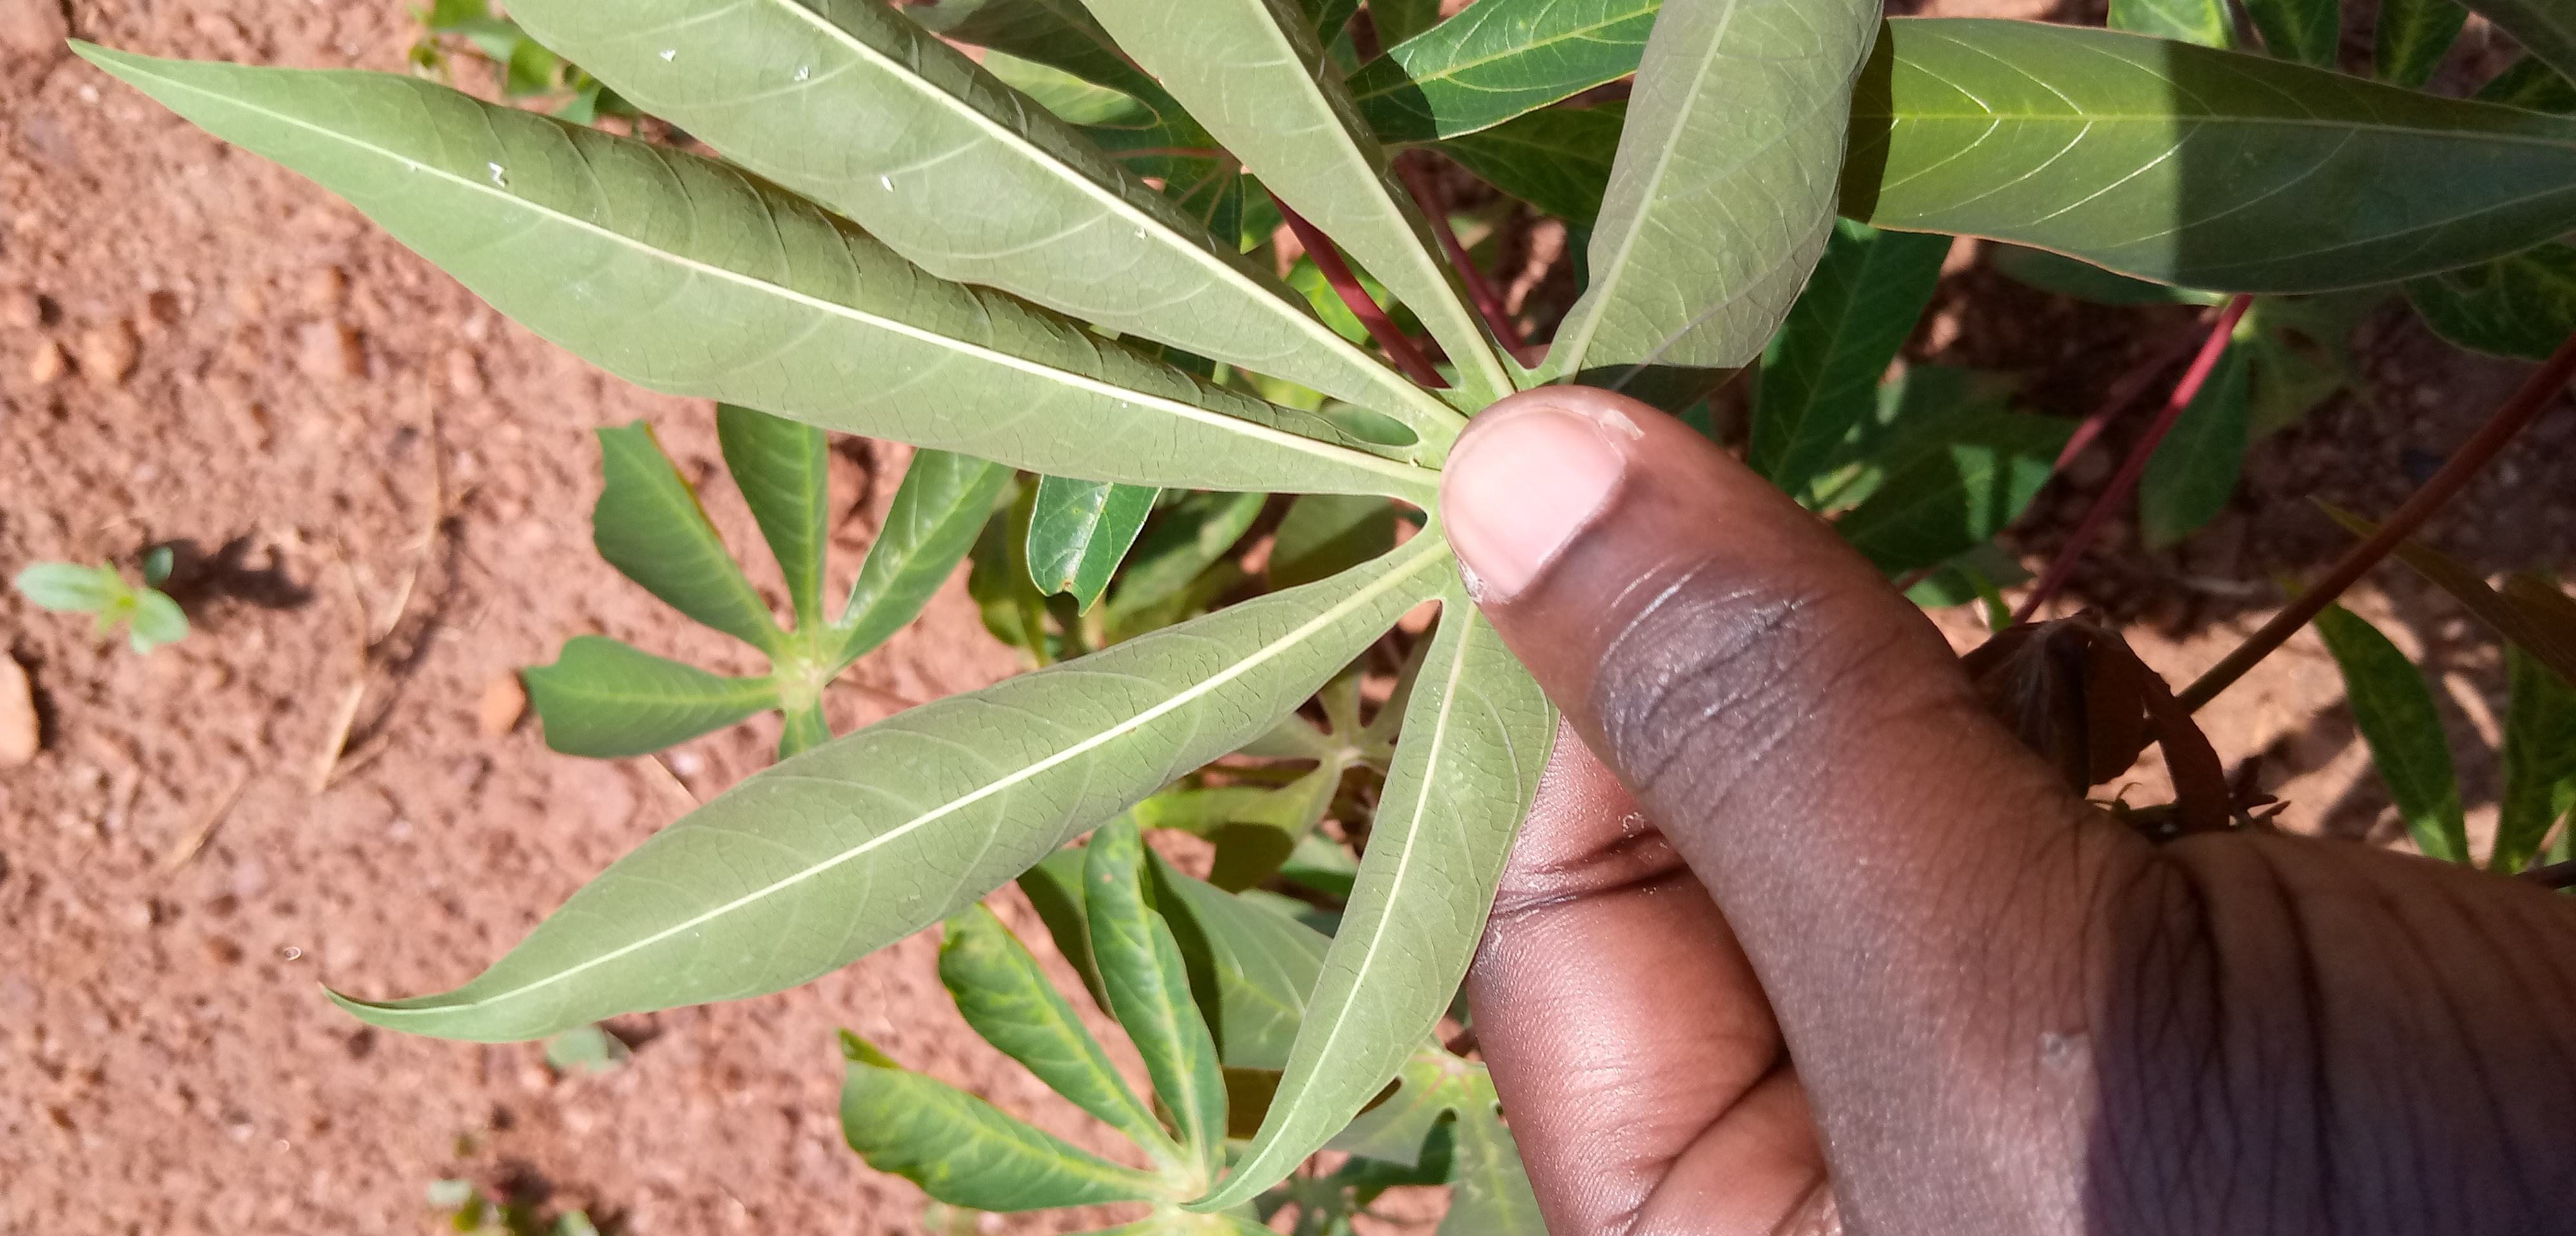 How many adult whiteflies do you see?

5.